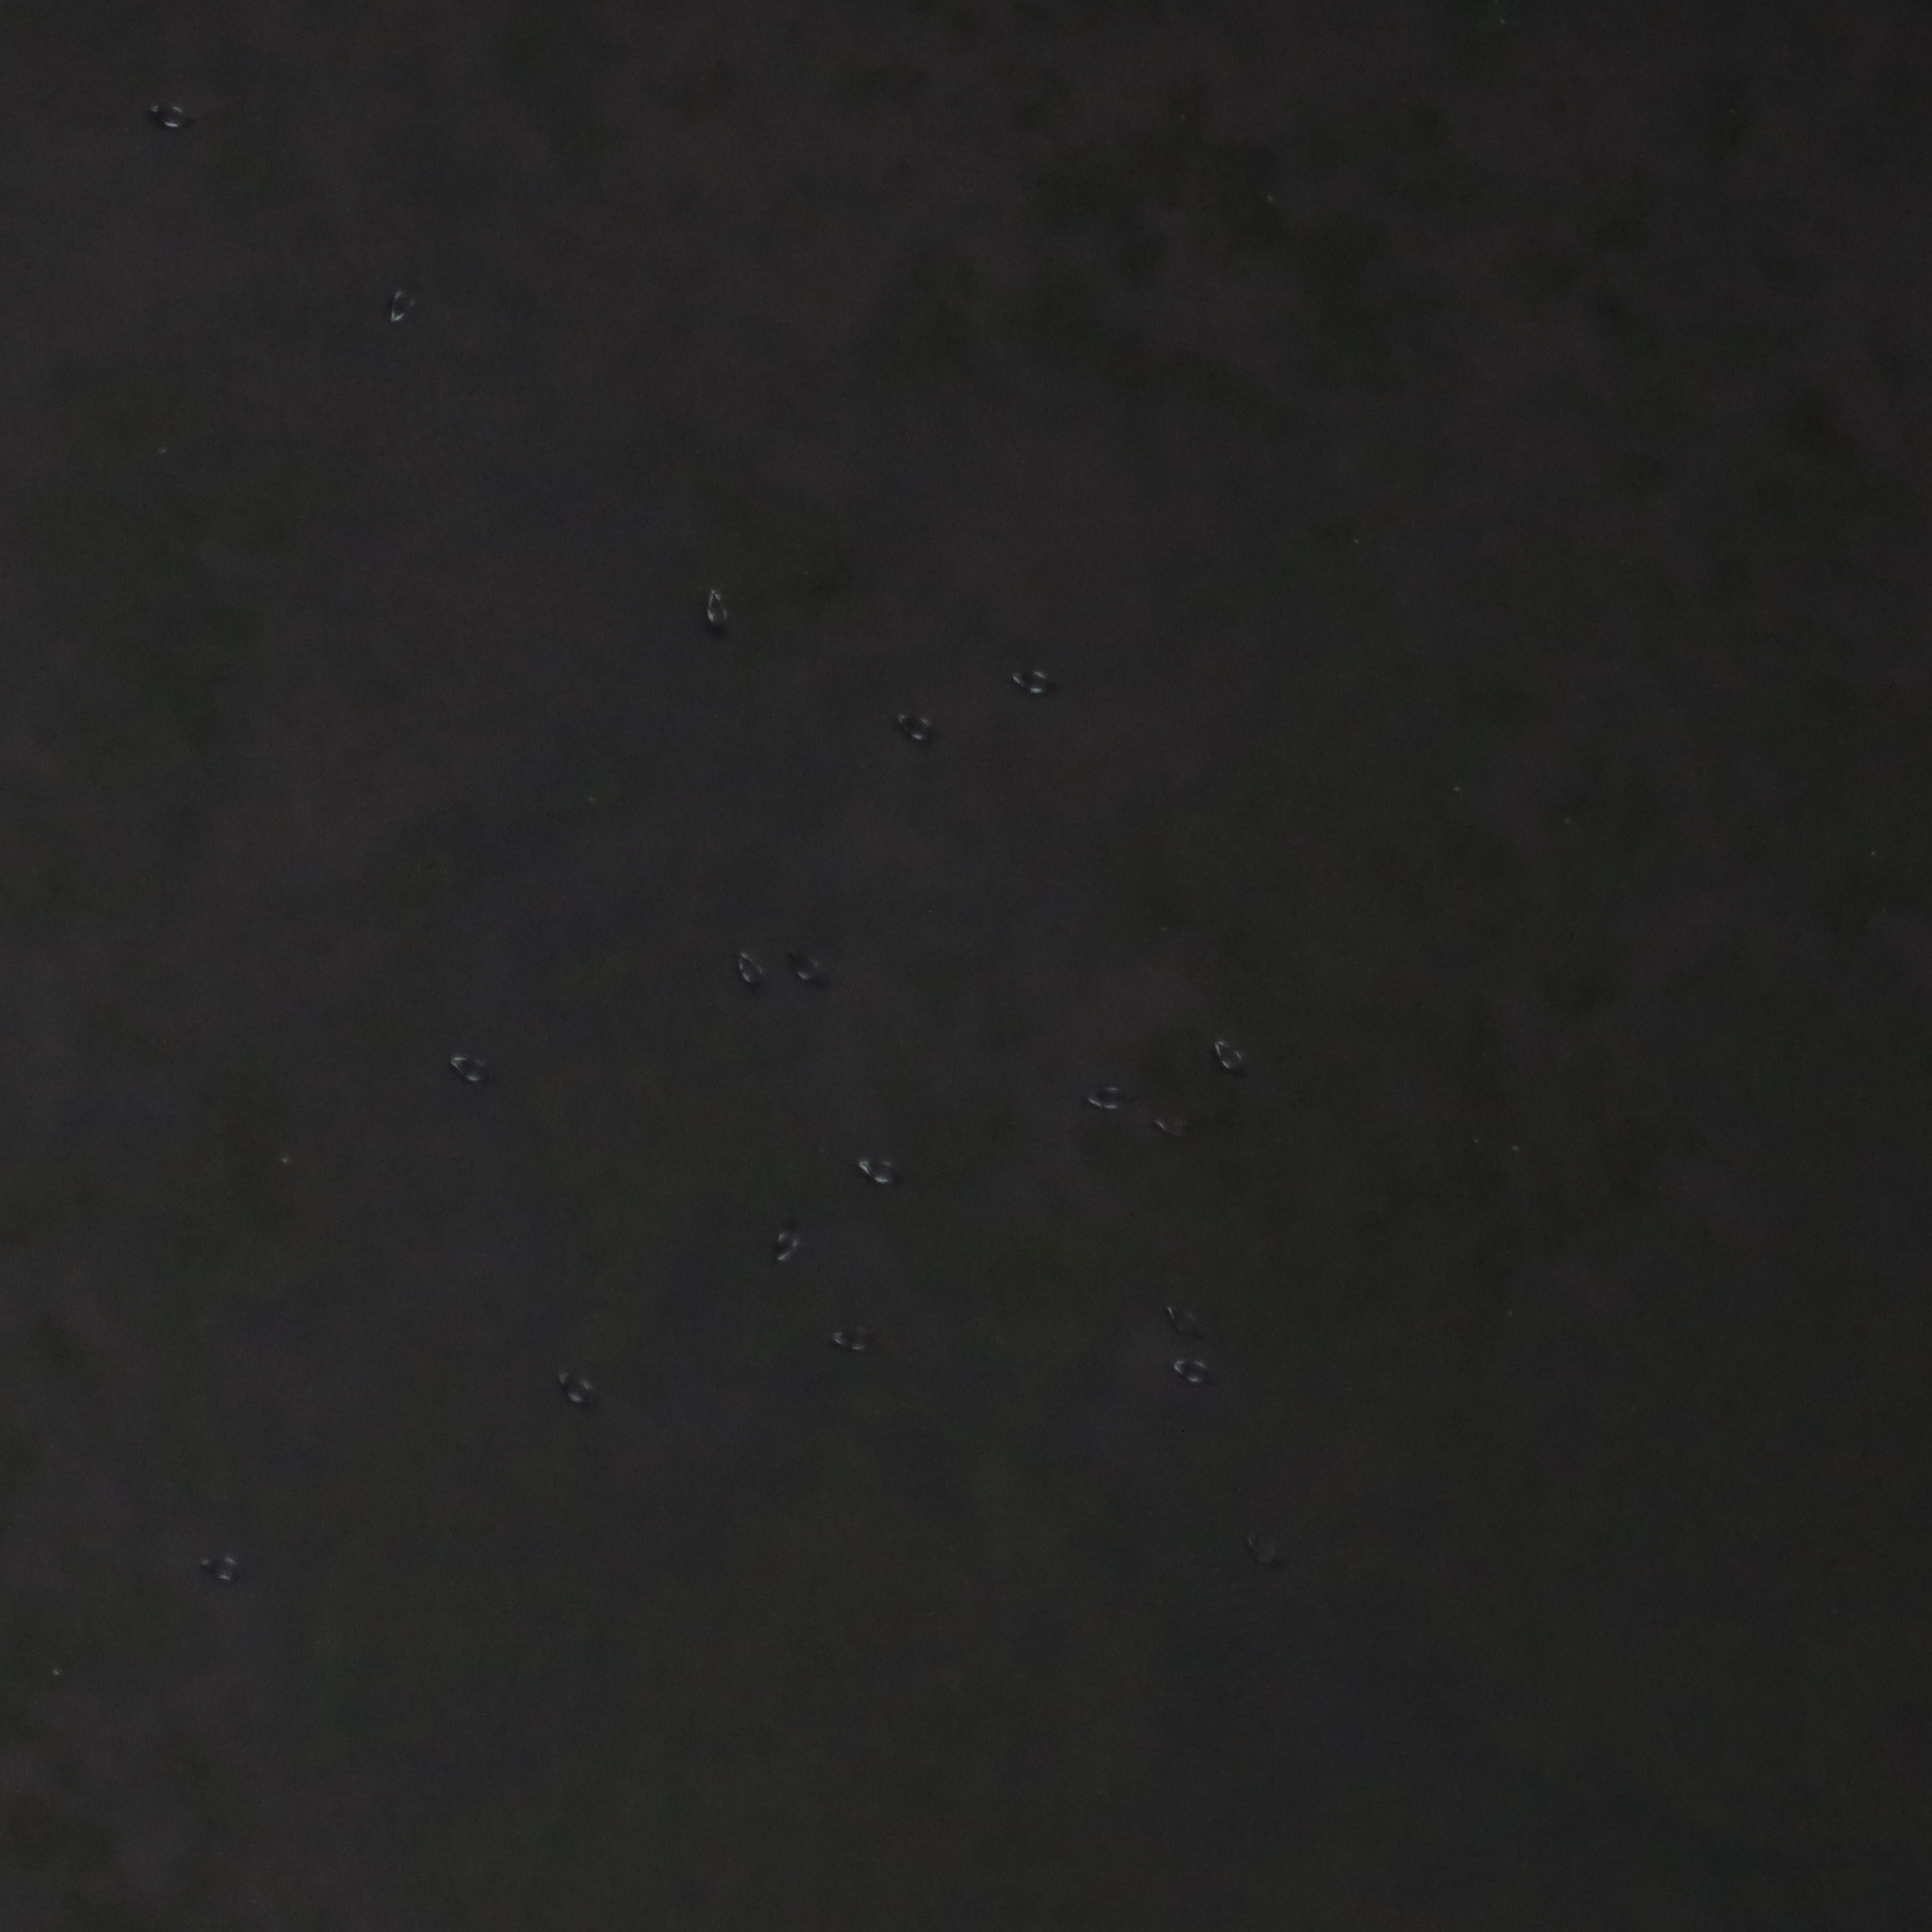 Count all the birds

18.